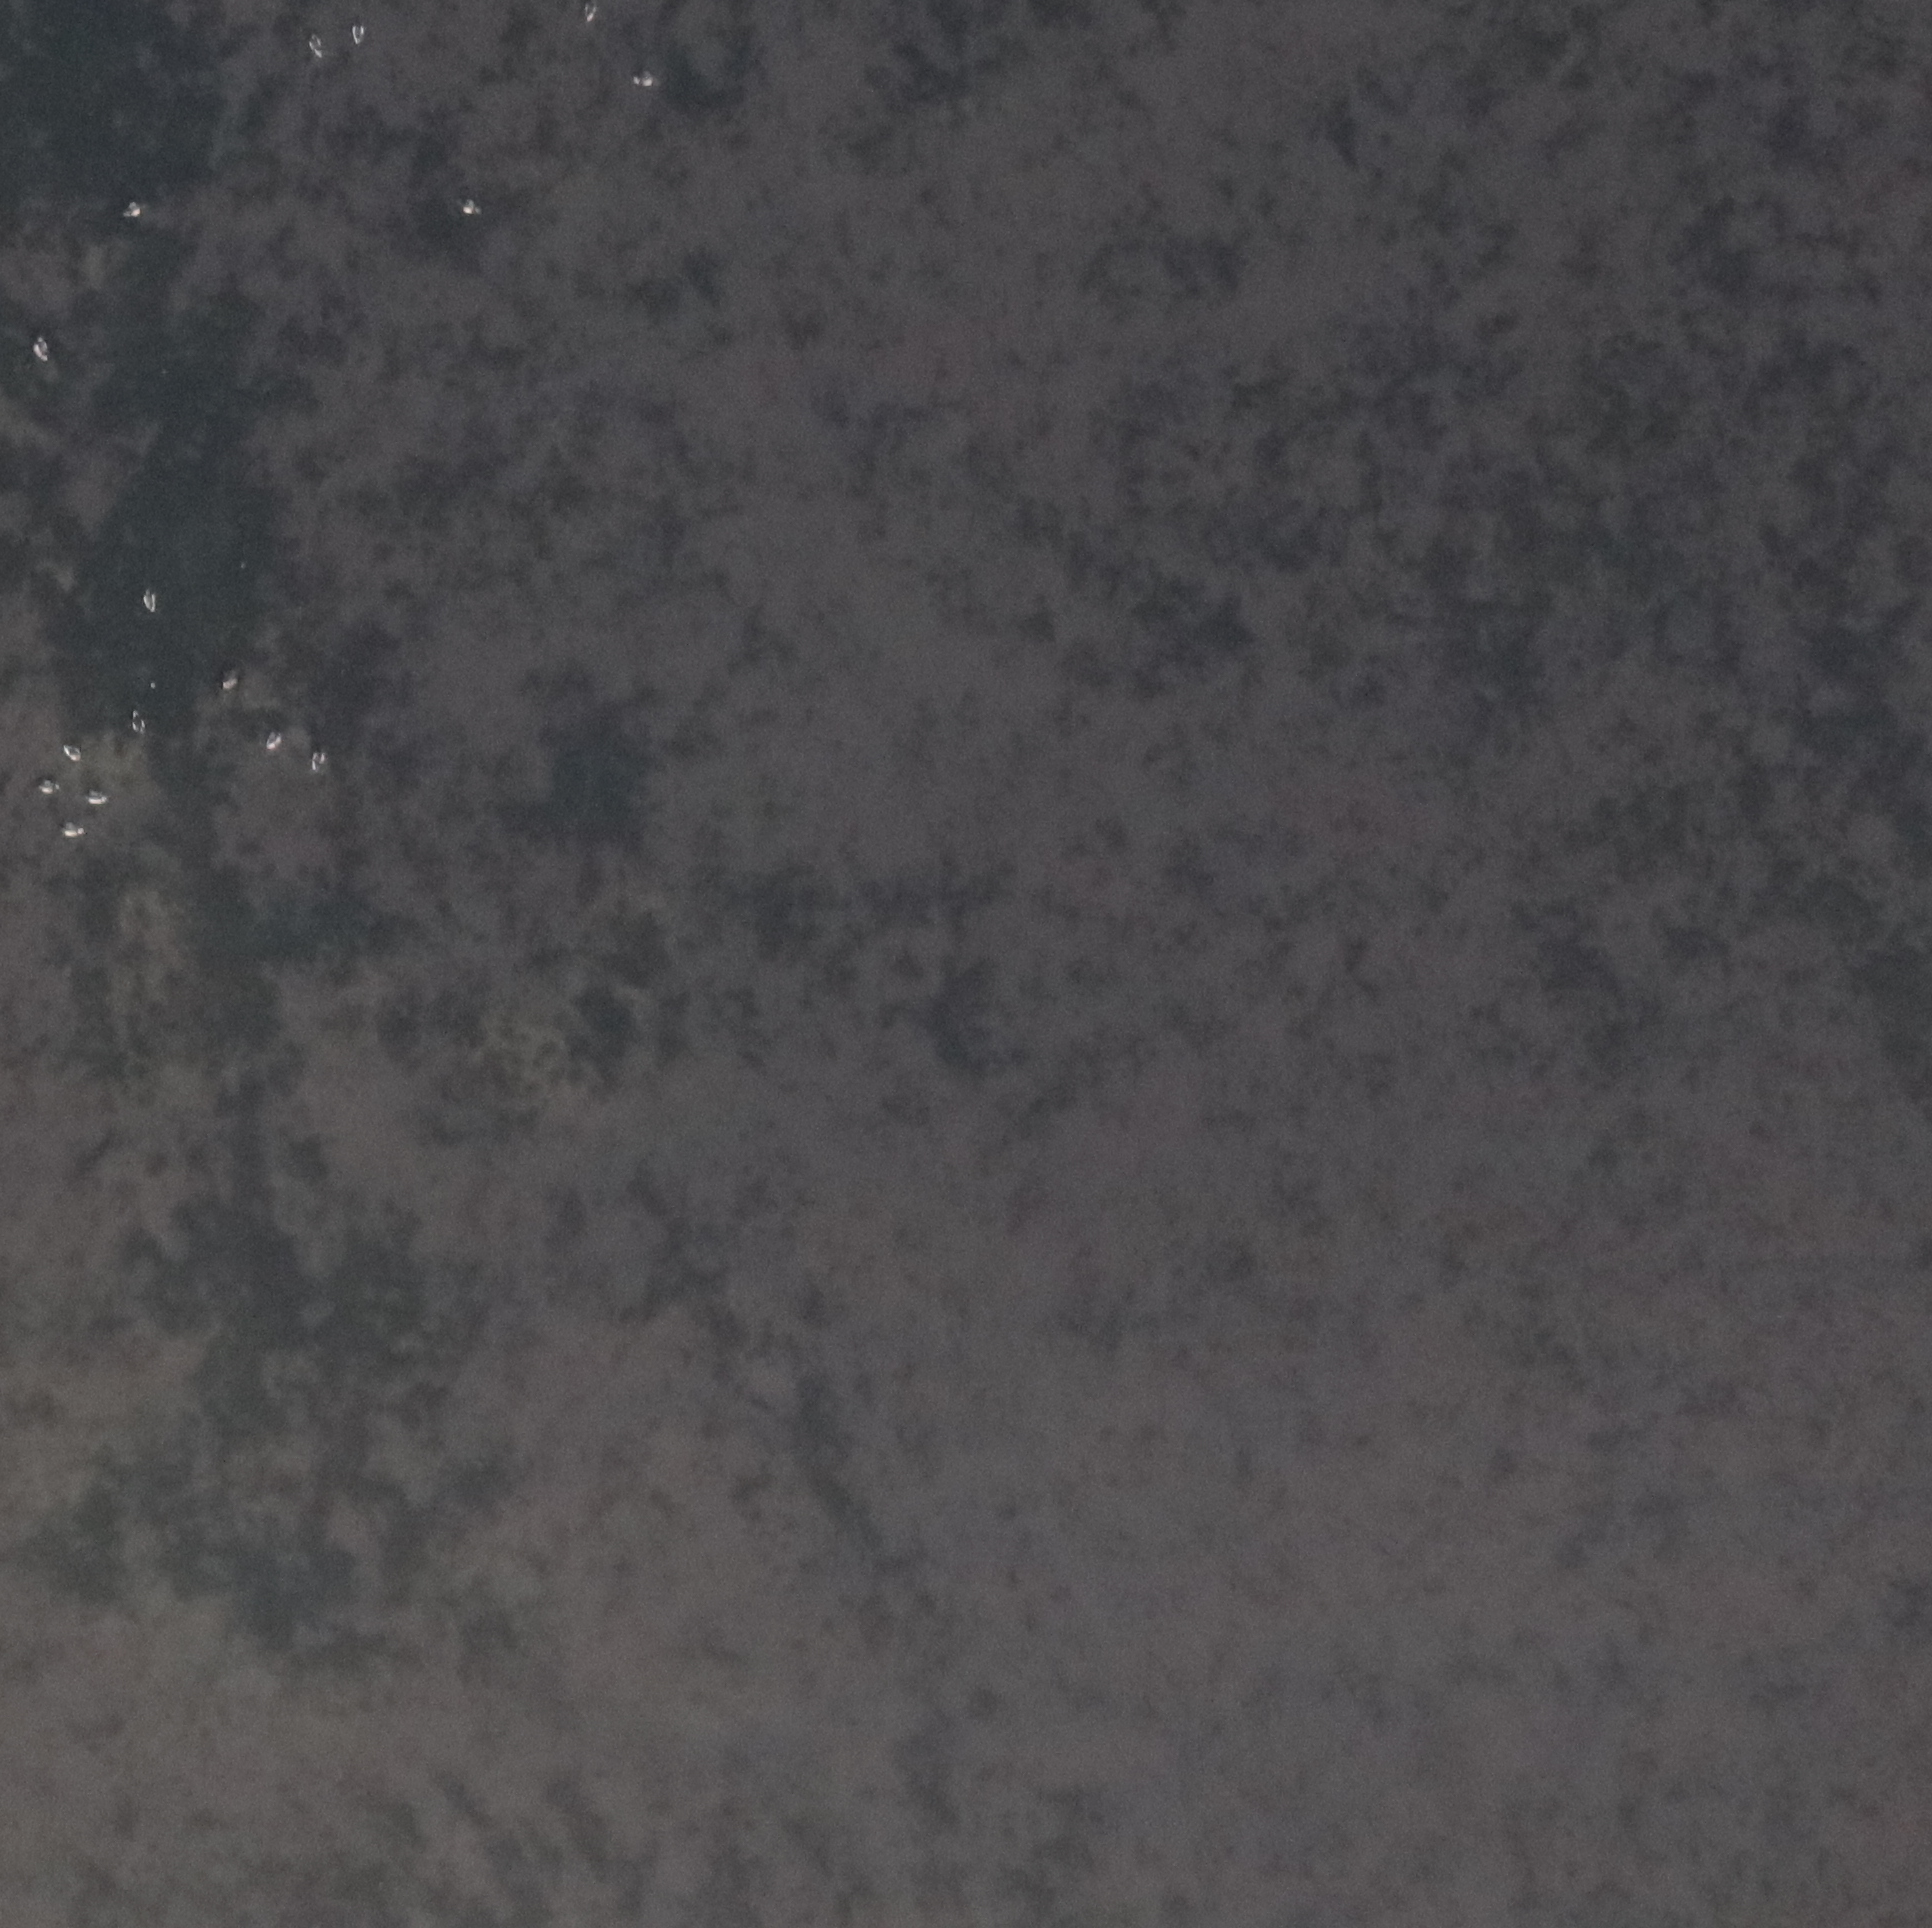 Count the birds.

16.